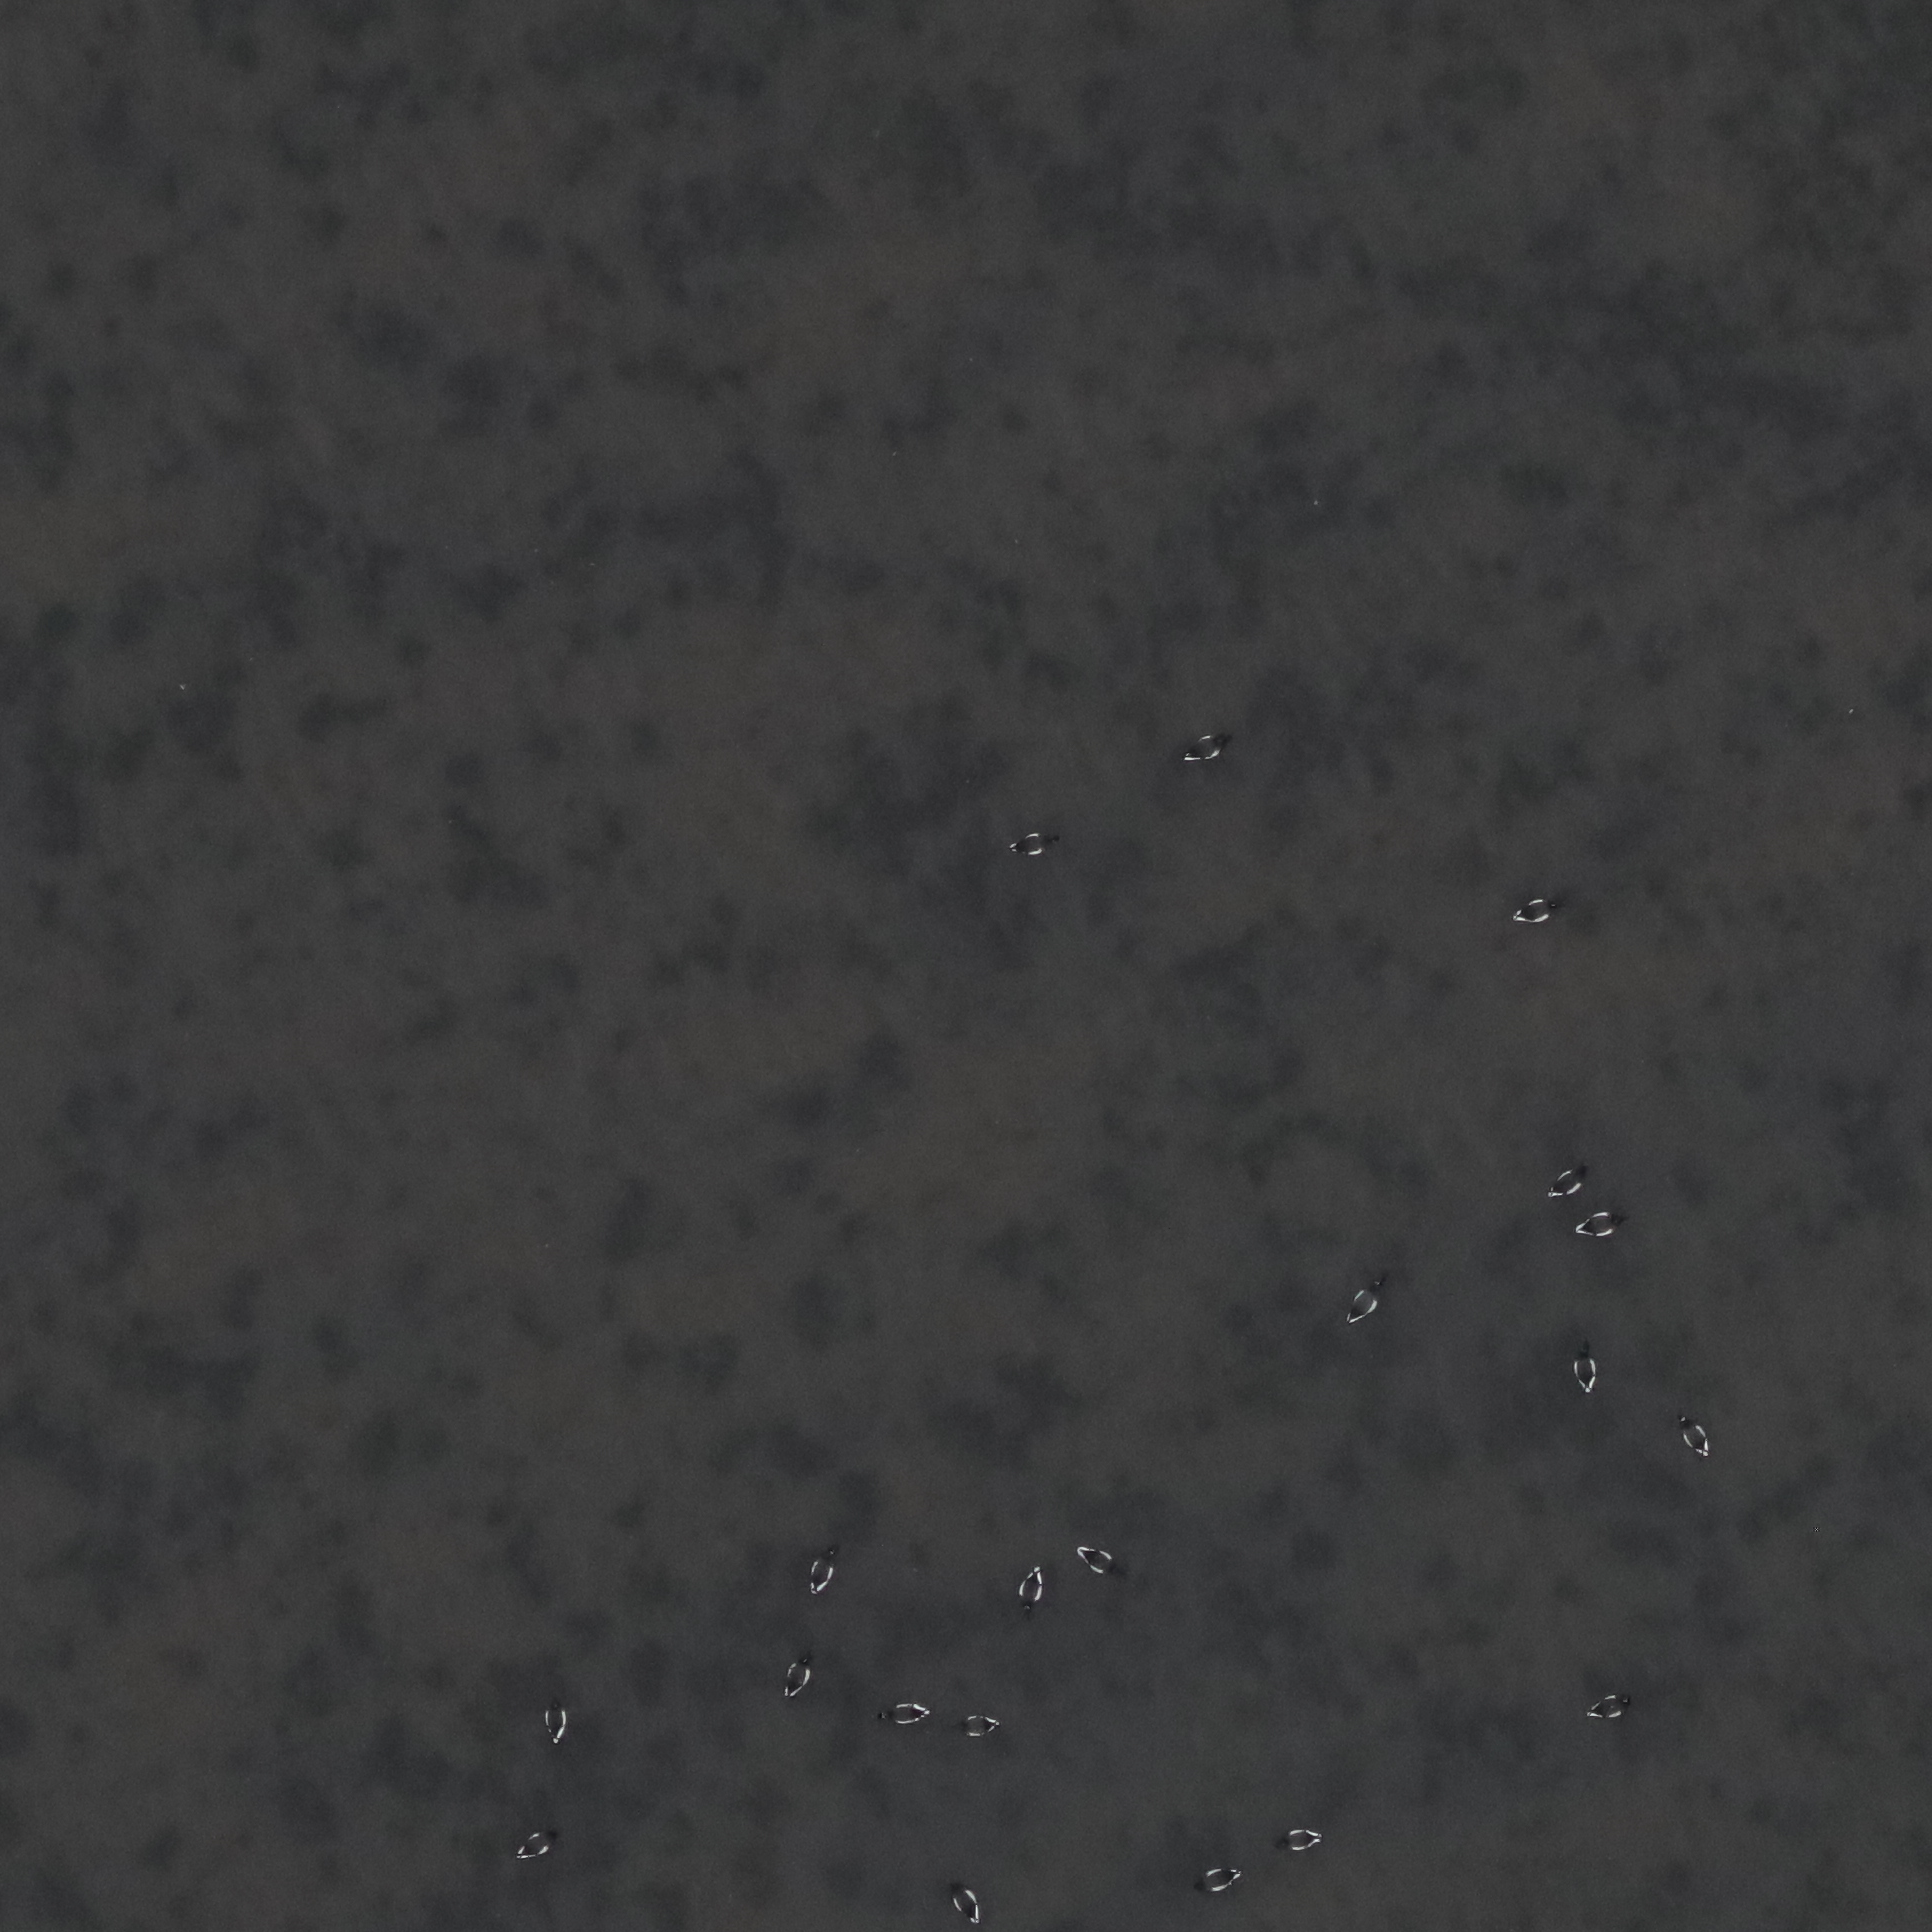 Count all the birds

20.